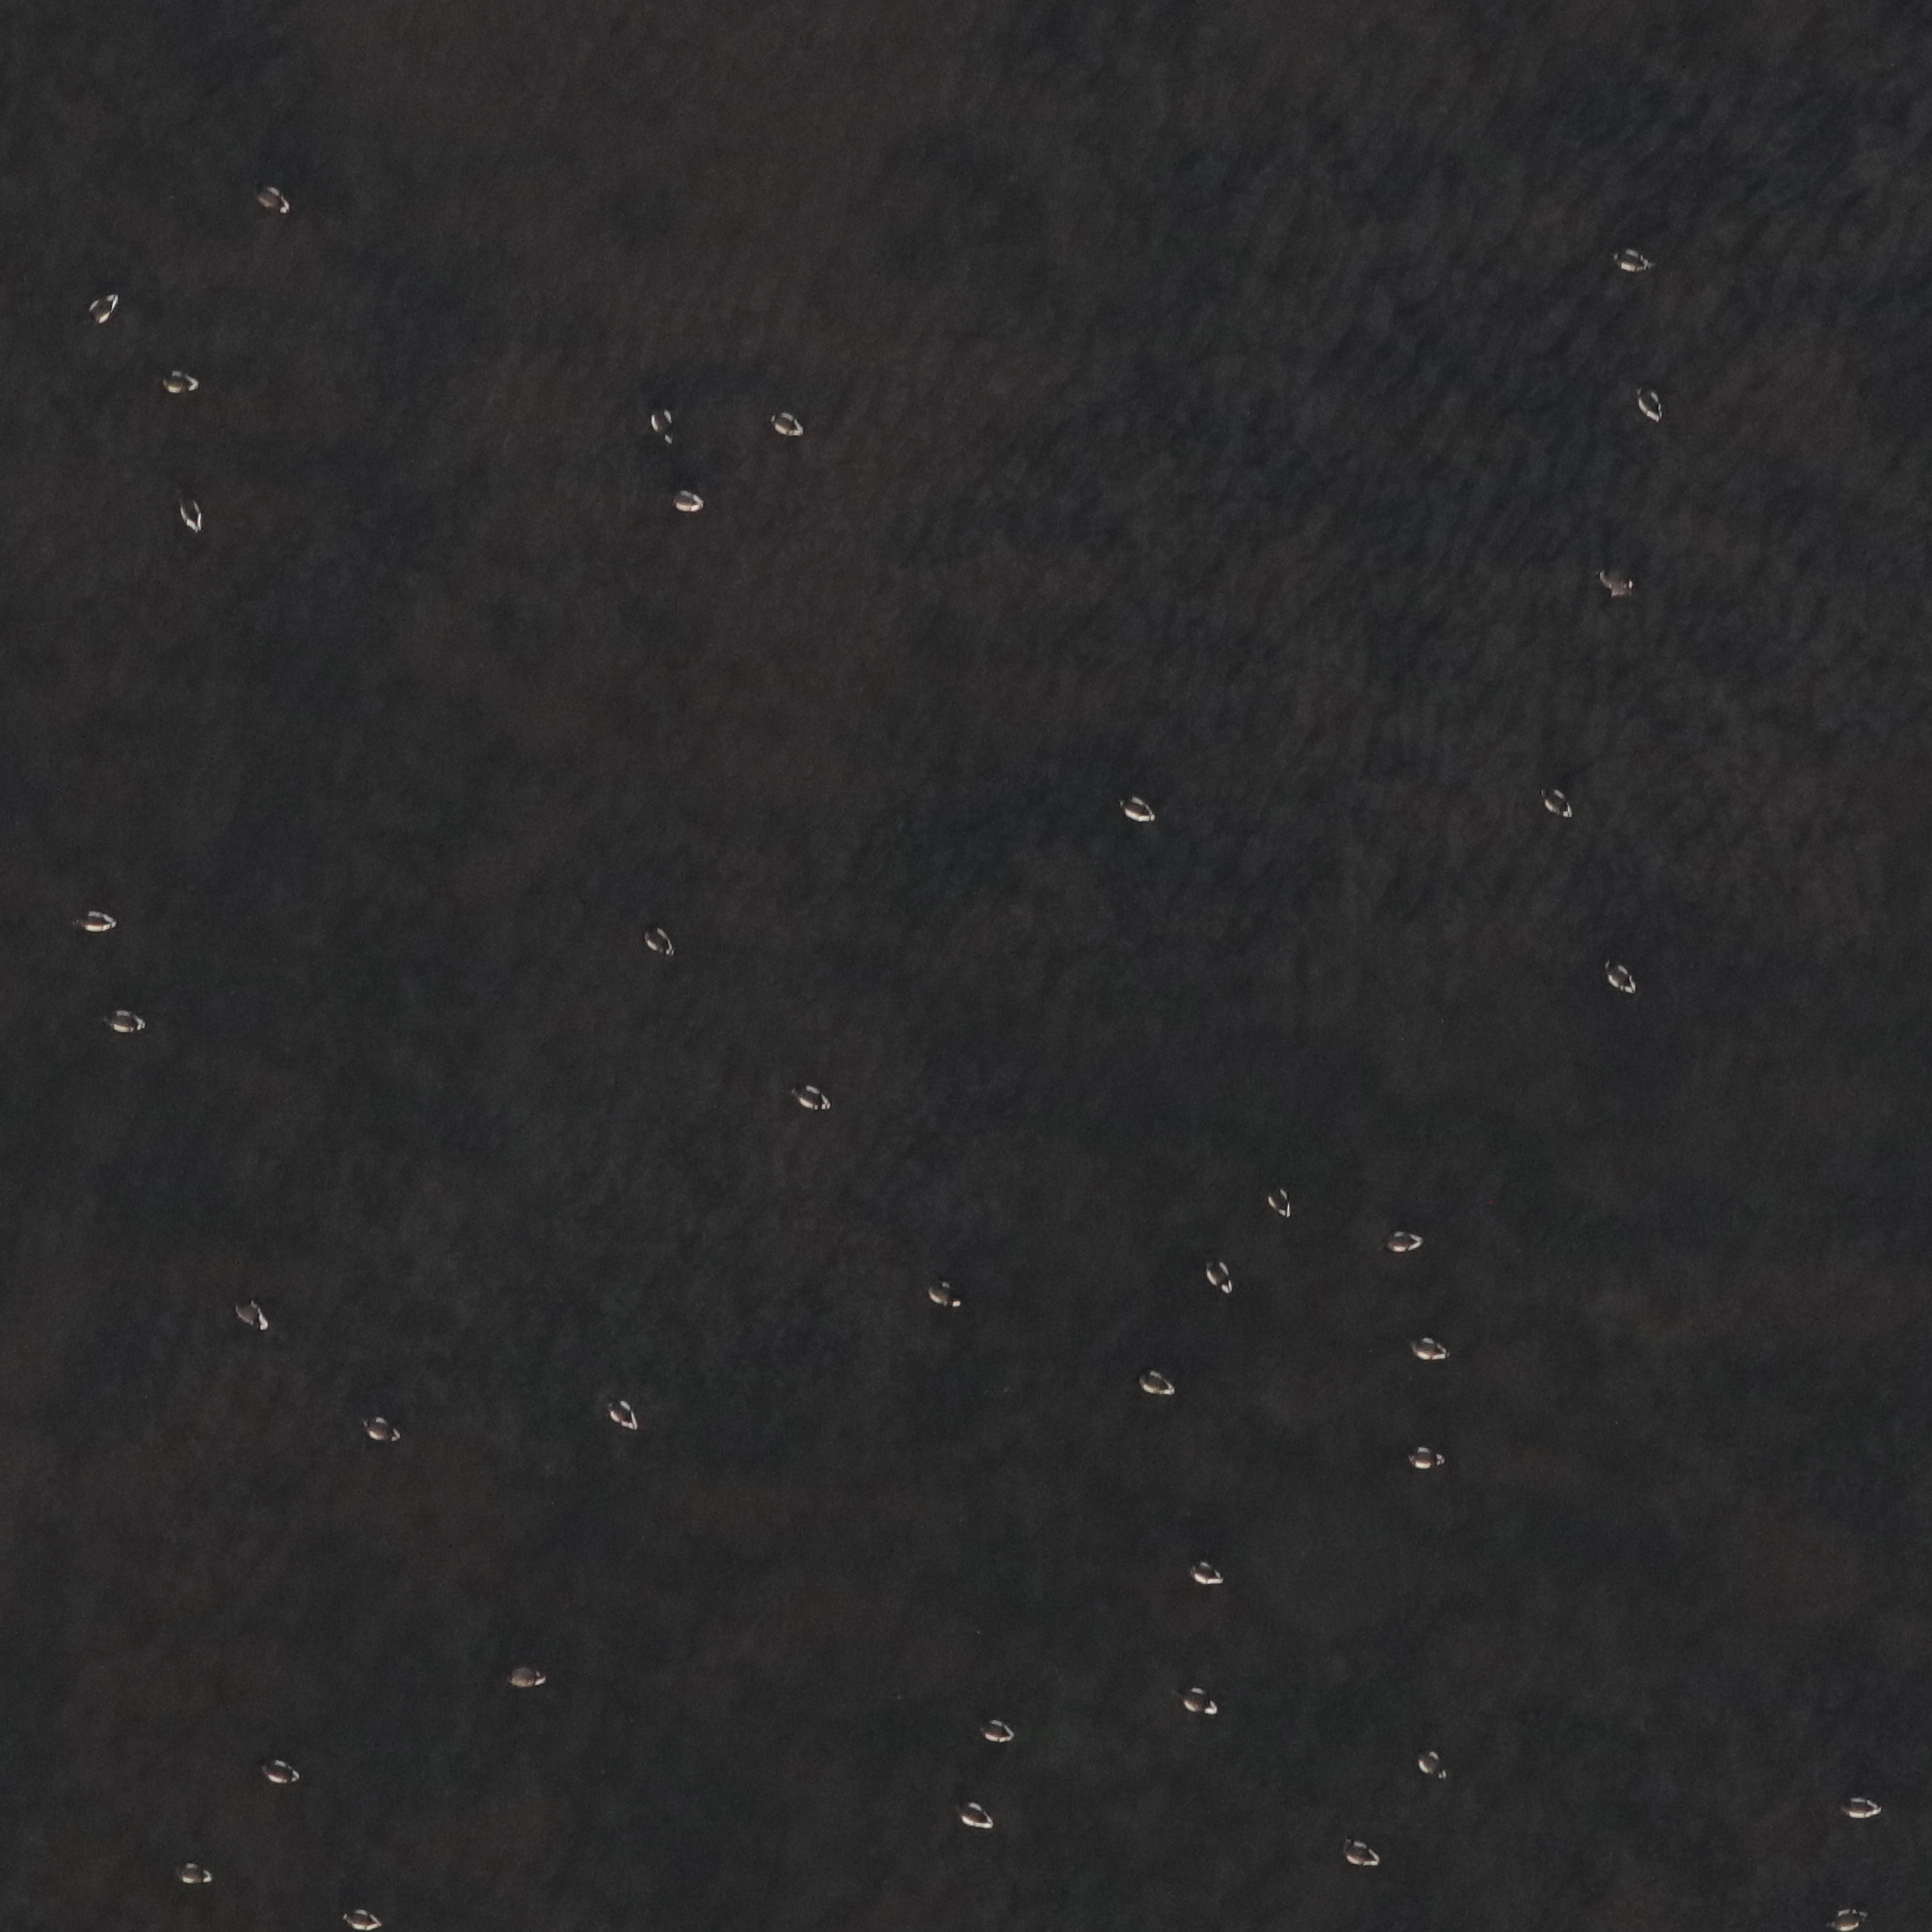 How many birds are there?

39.